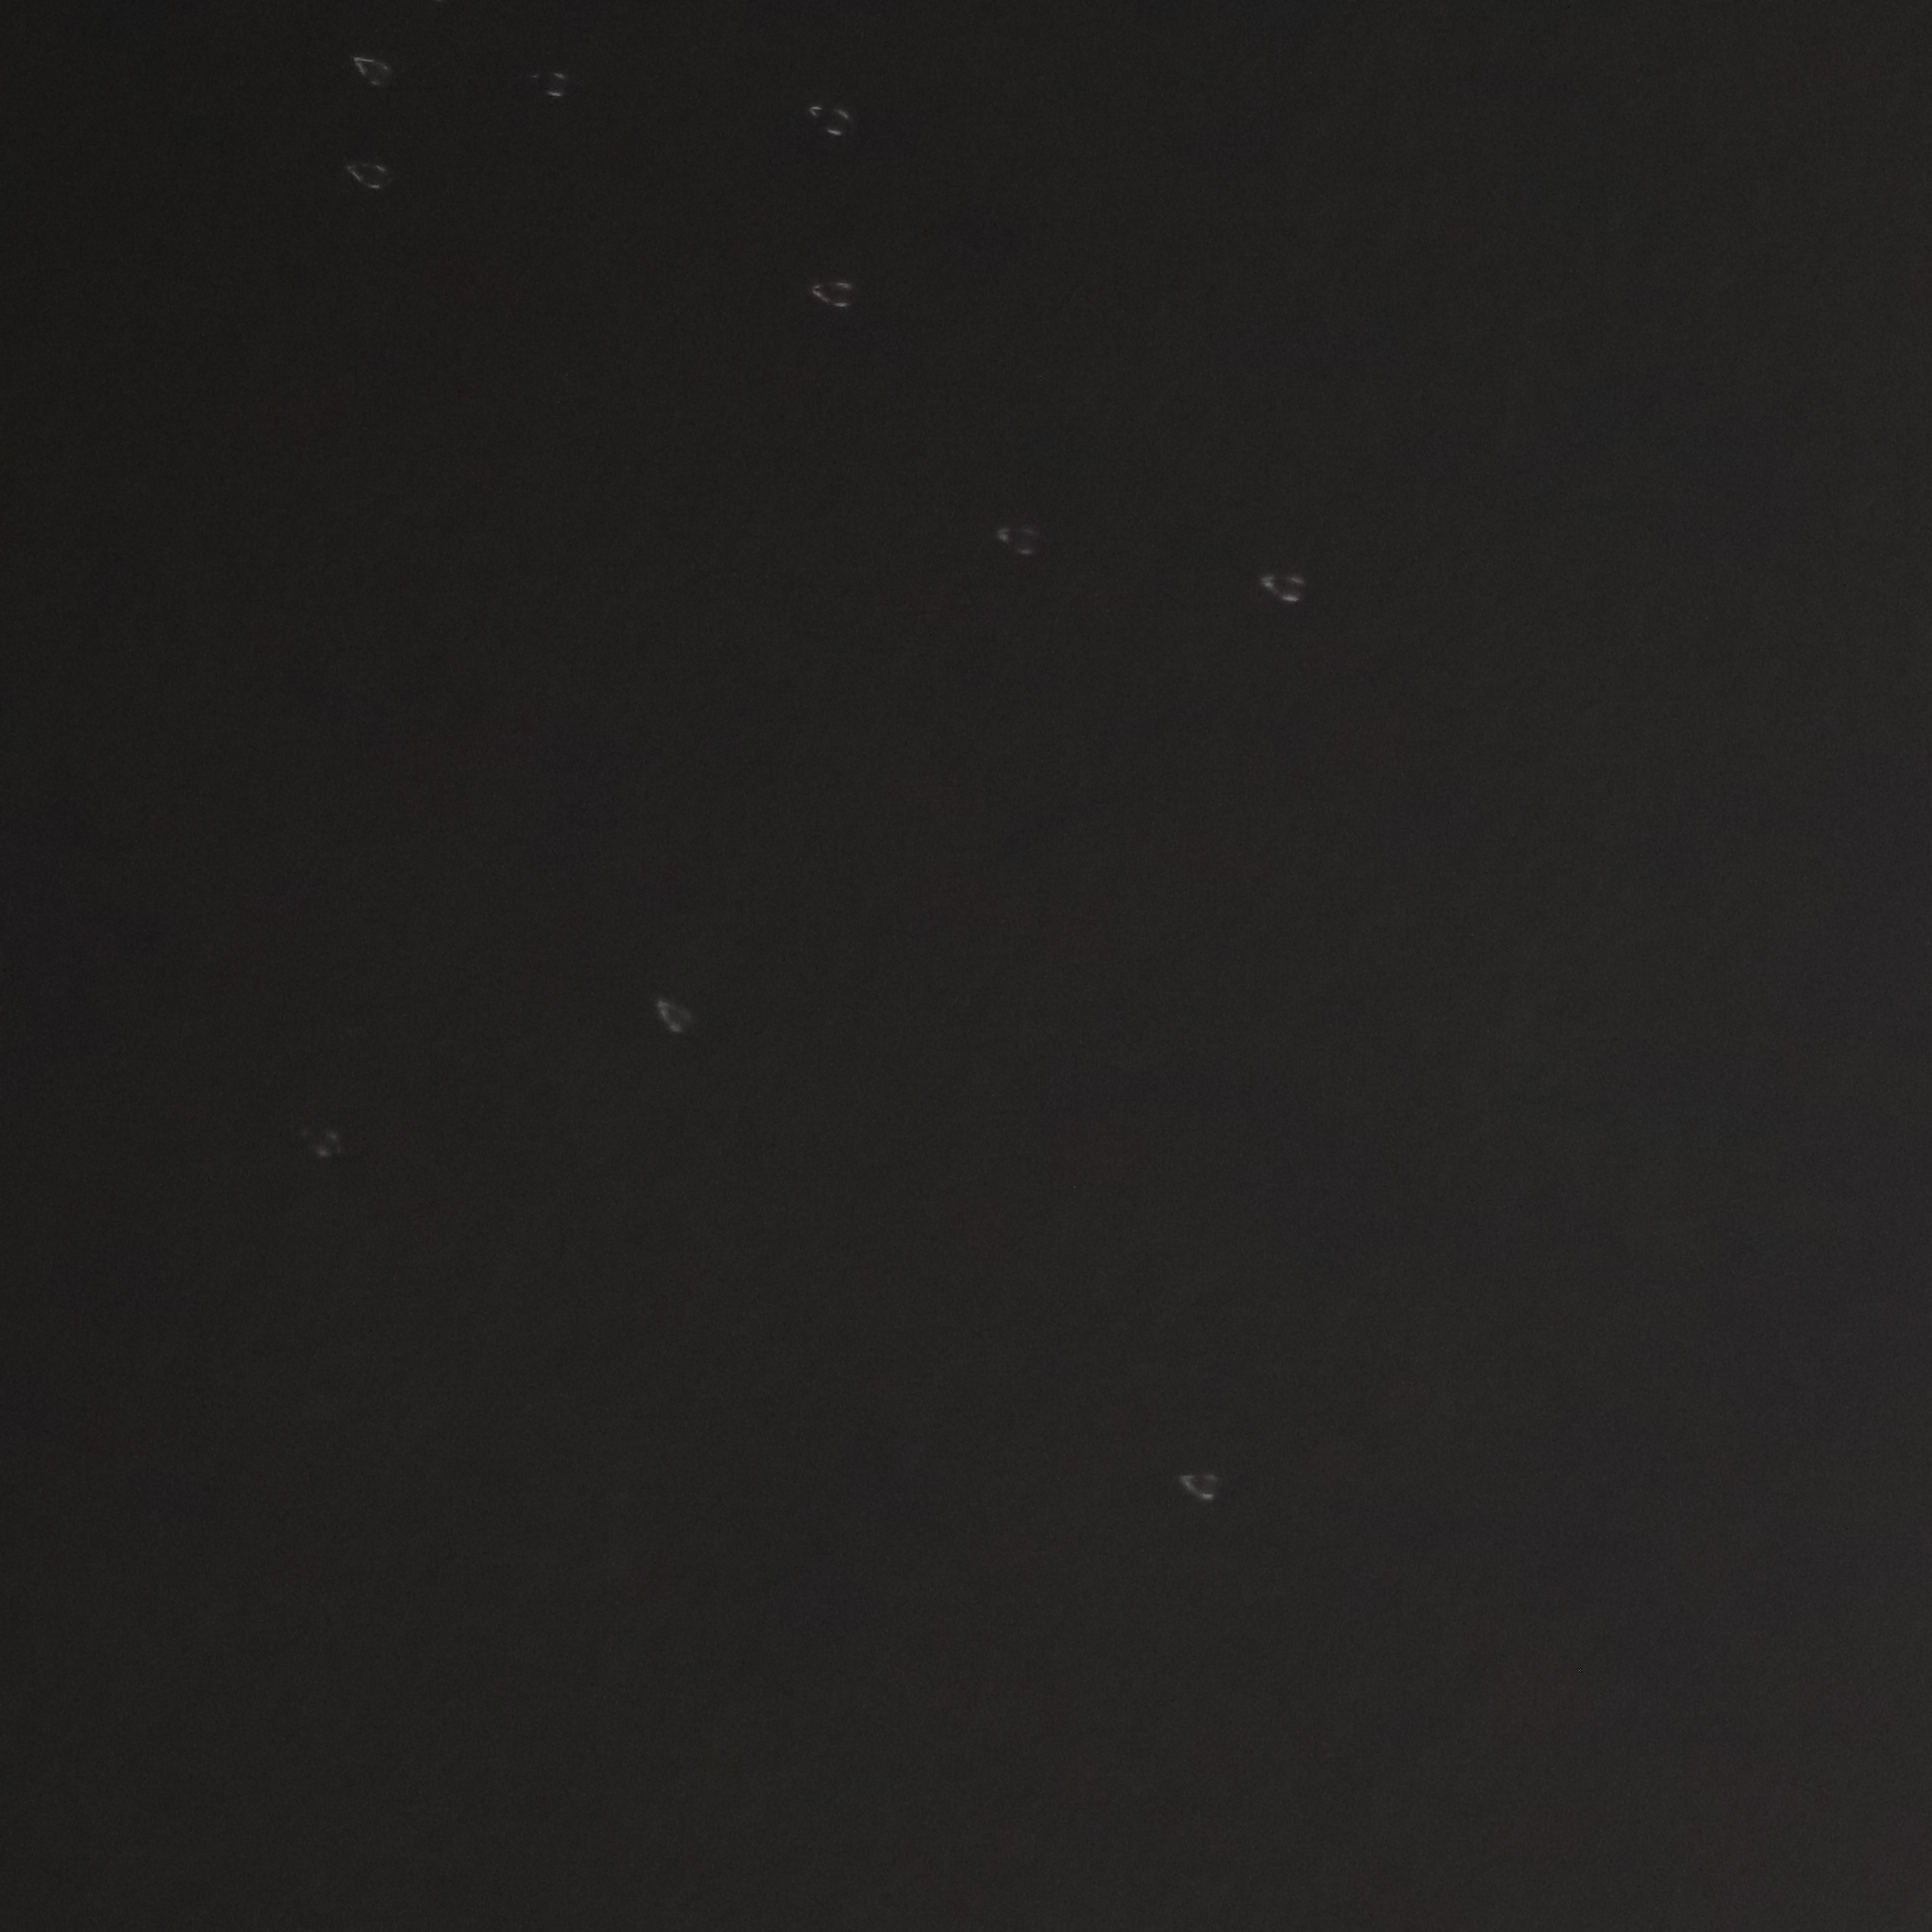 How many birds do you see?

10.